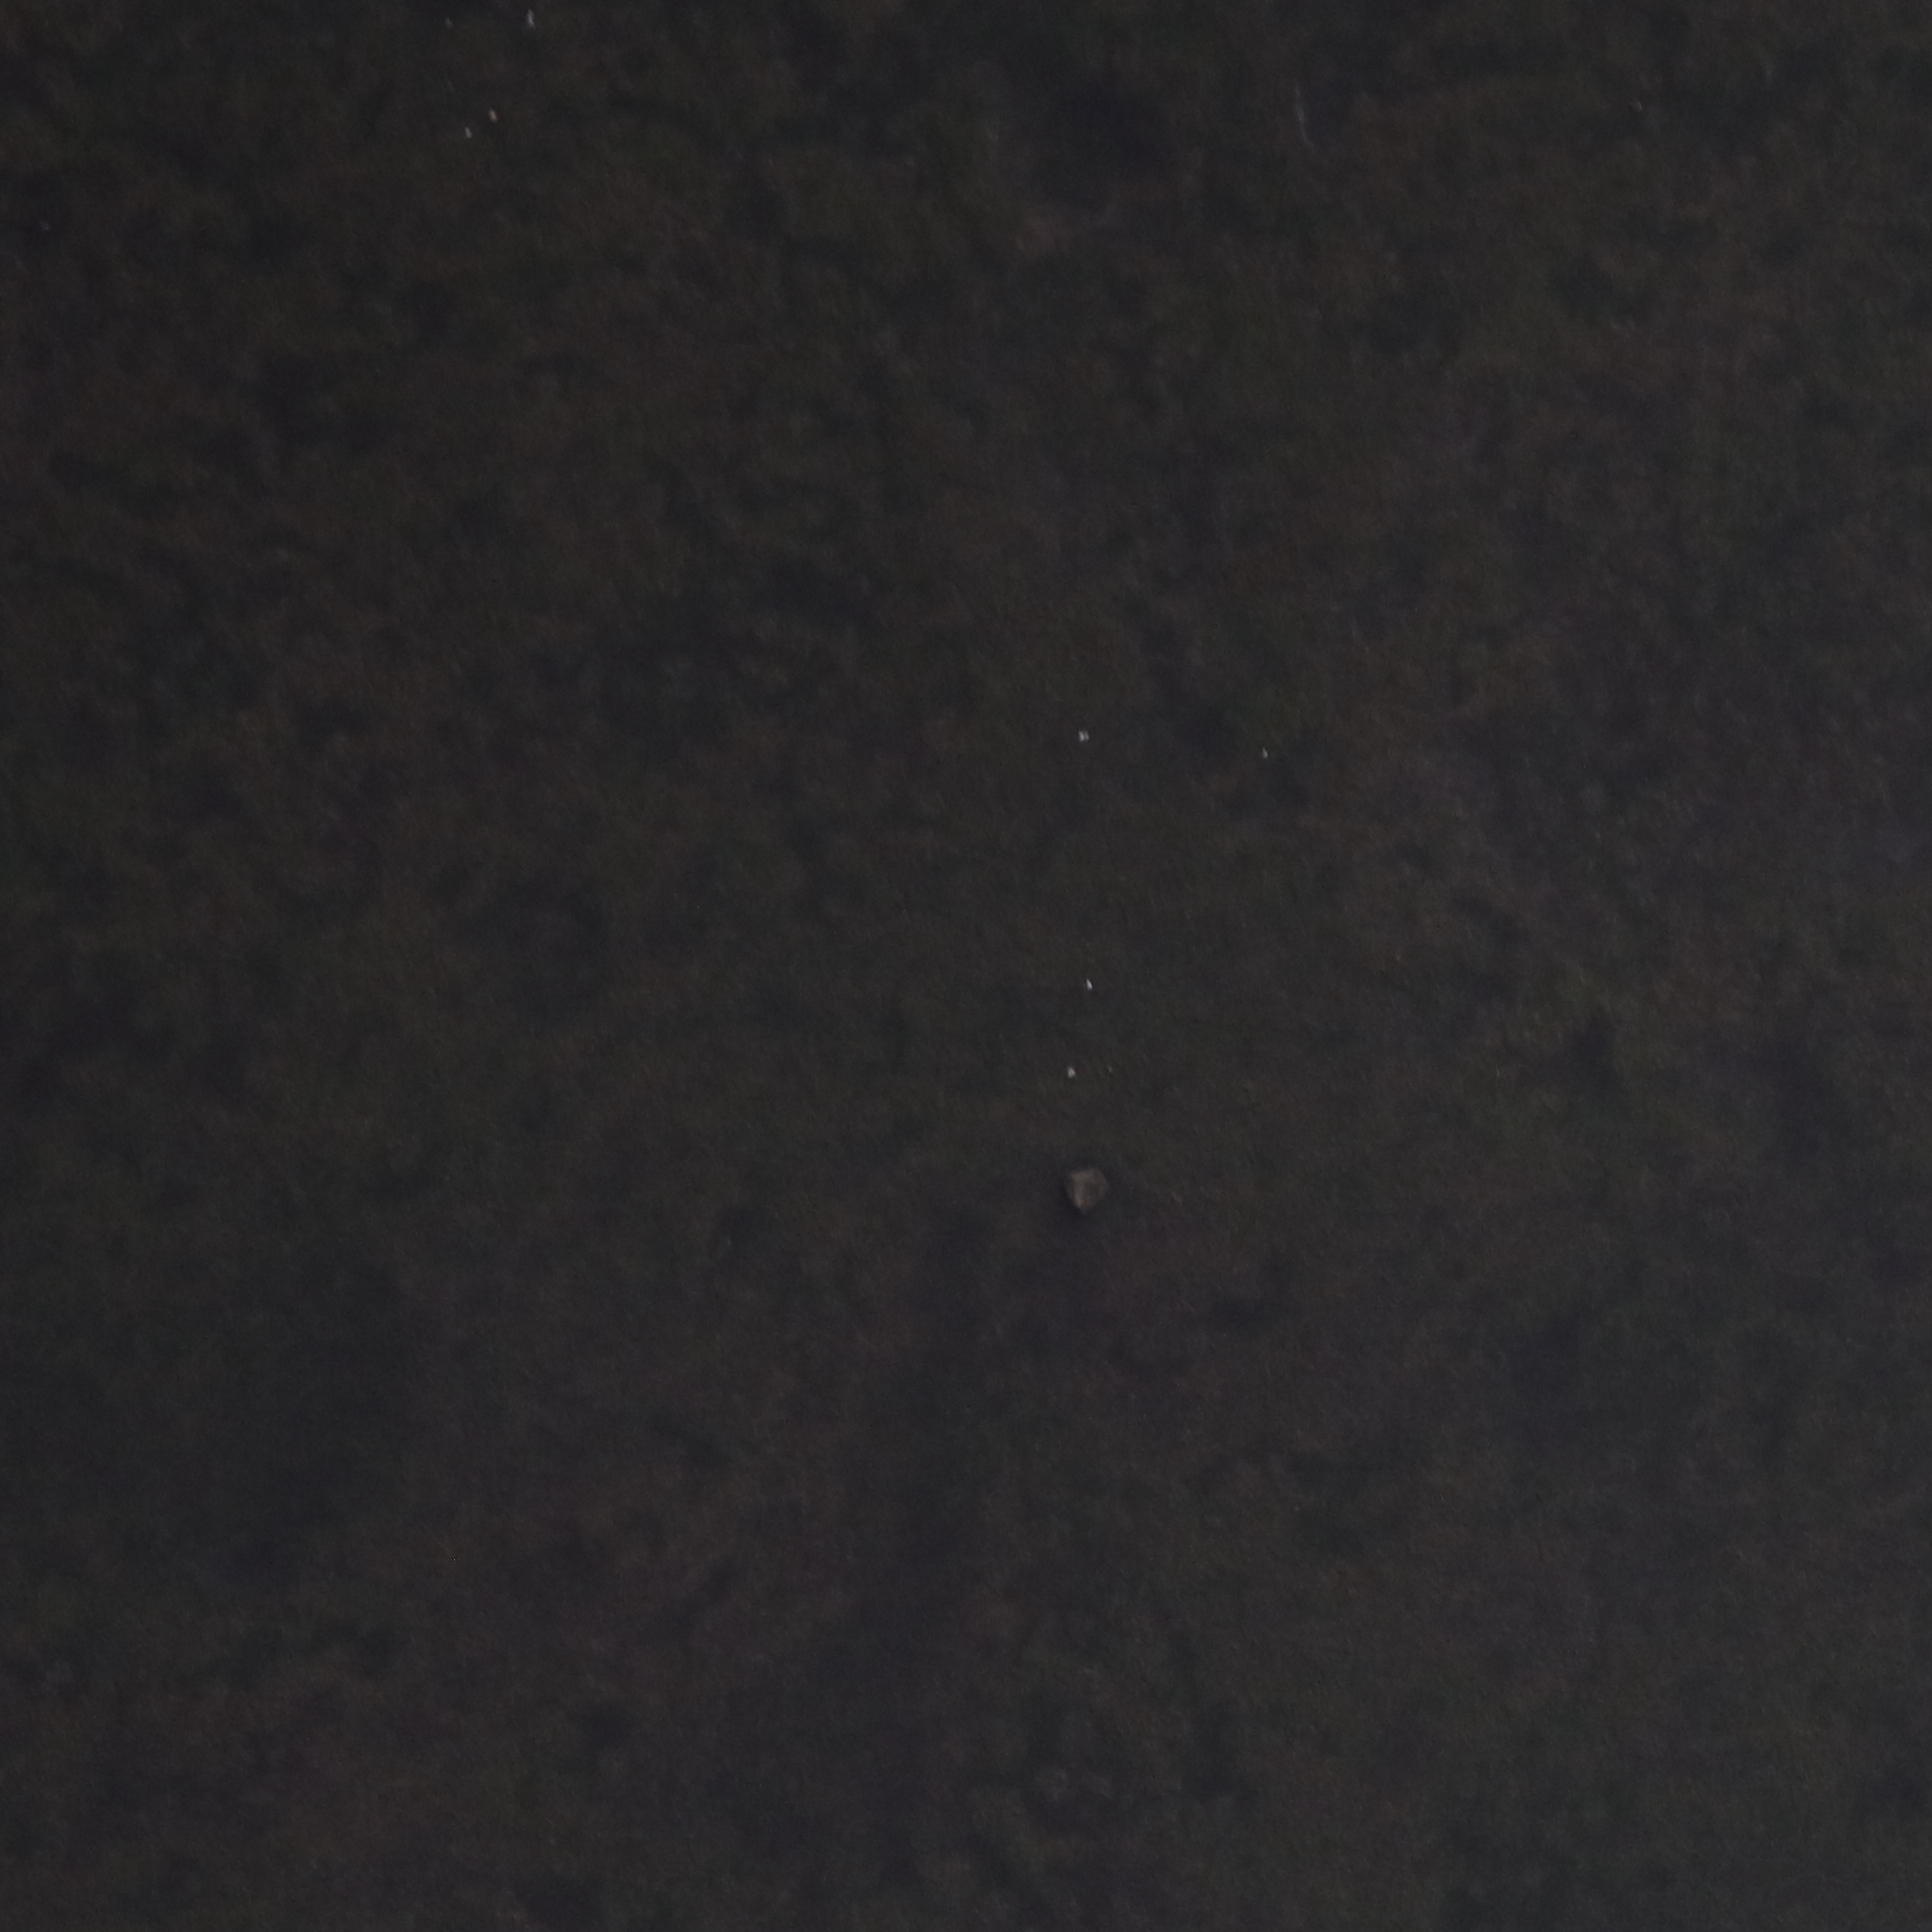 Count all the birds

0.